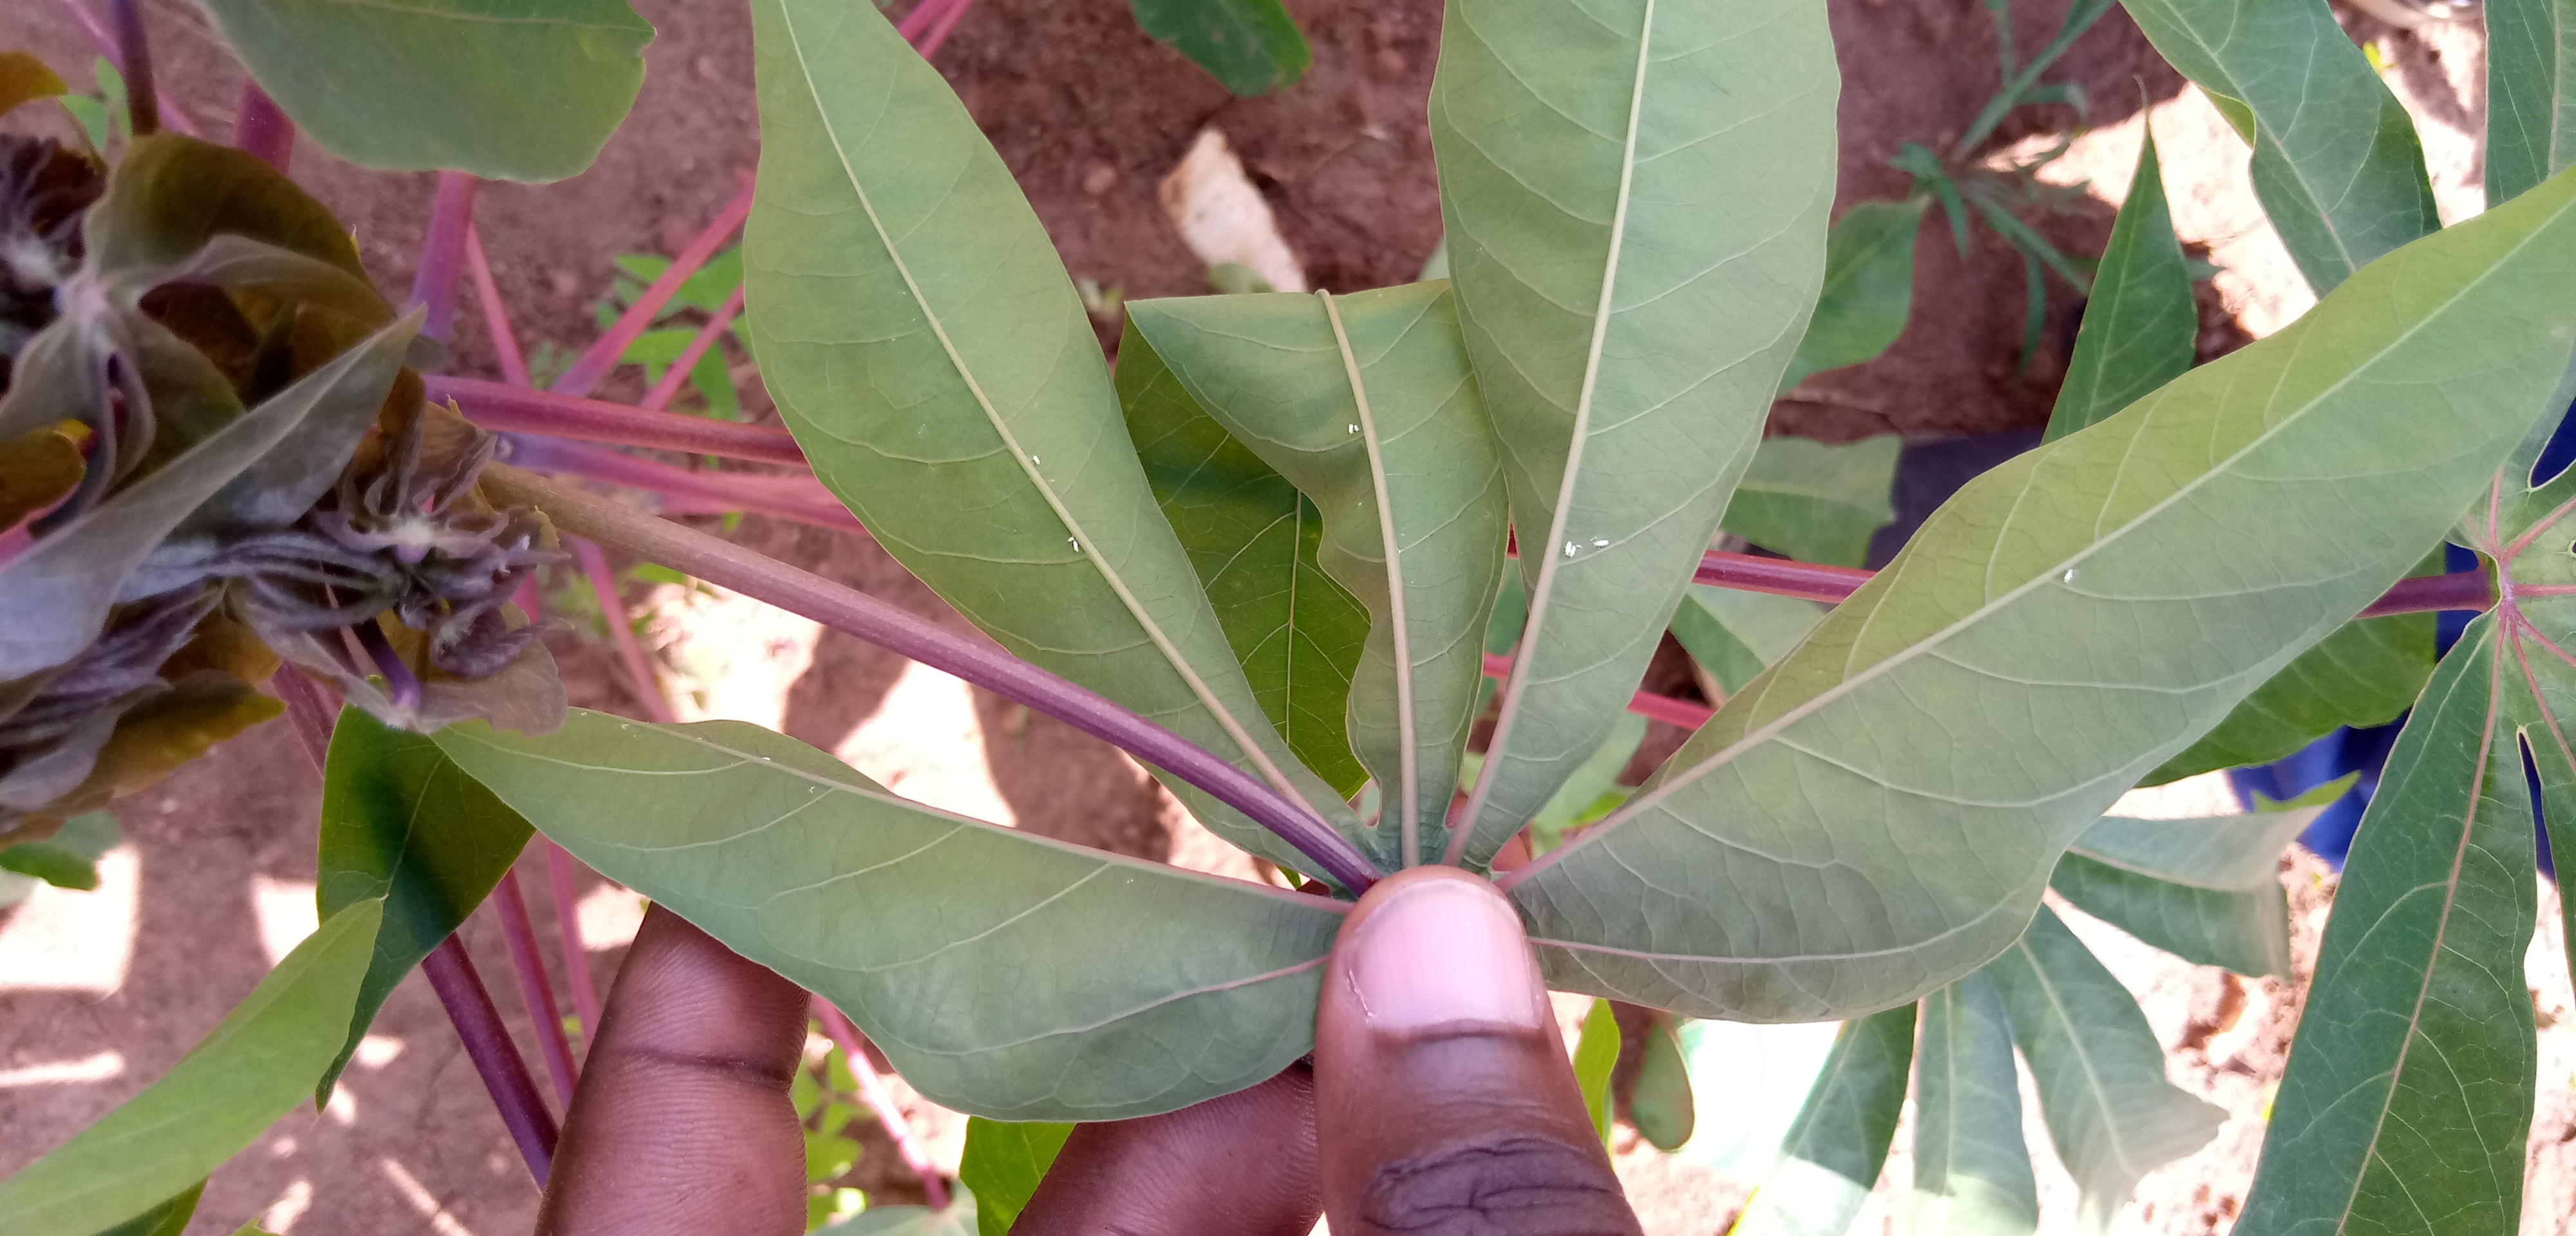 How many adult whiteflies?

7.